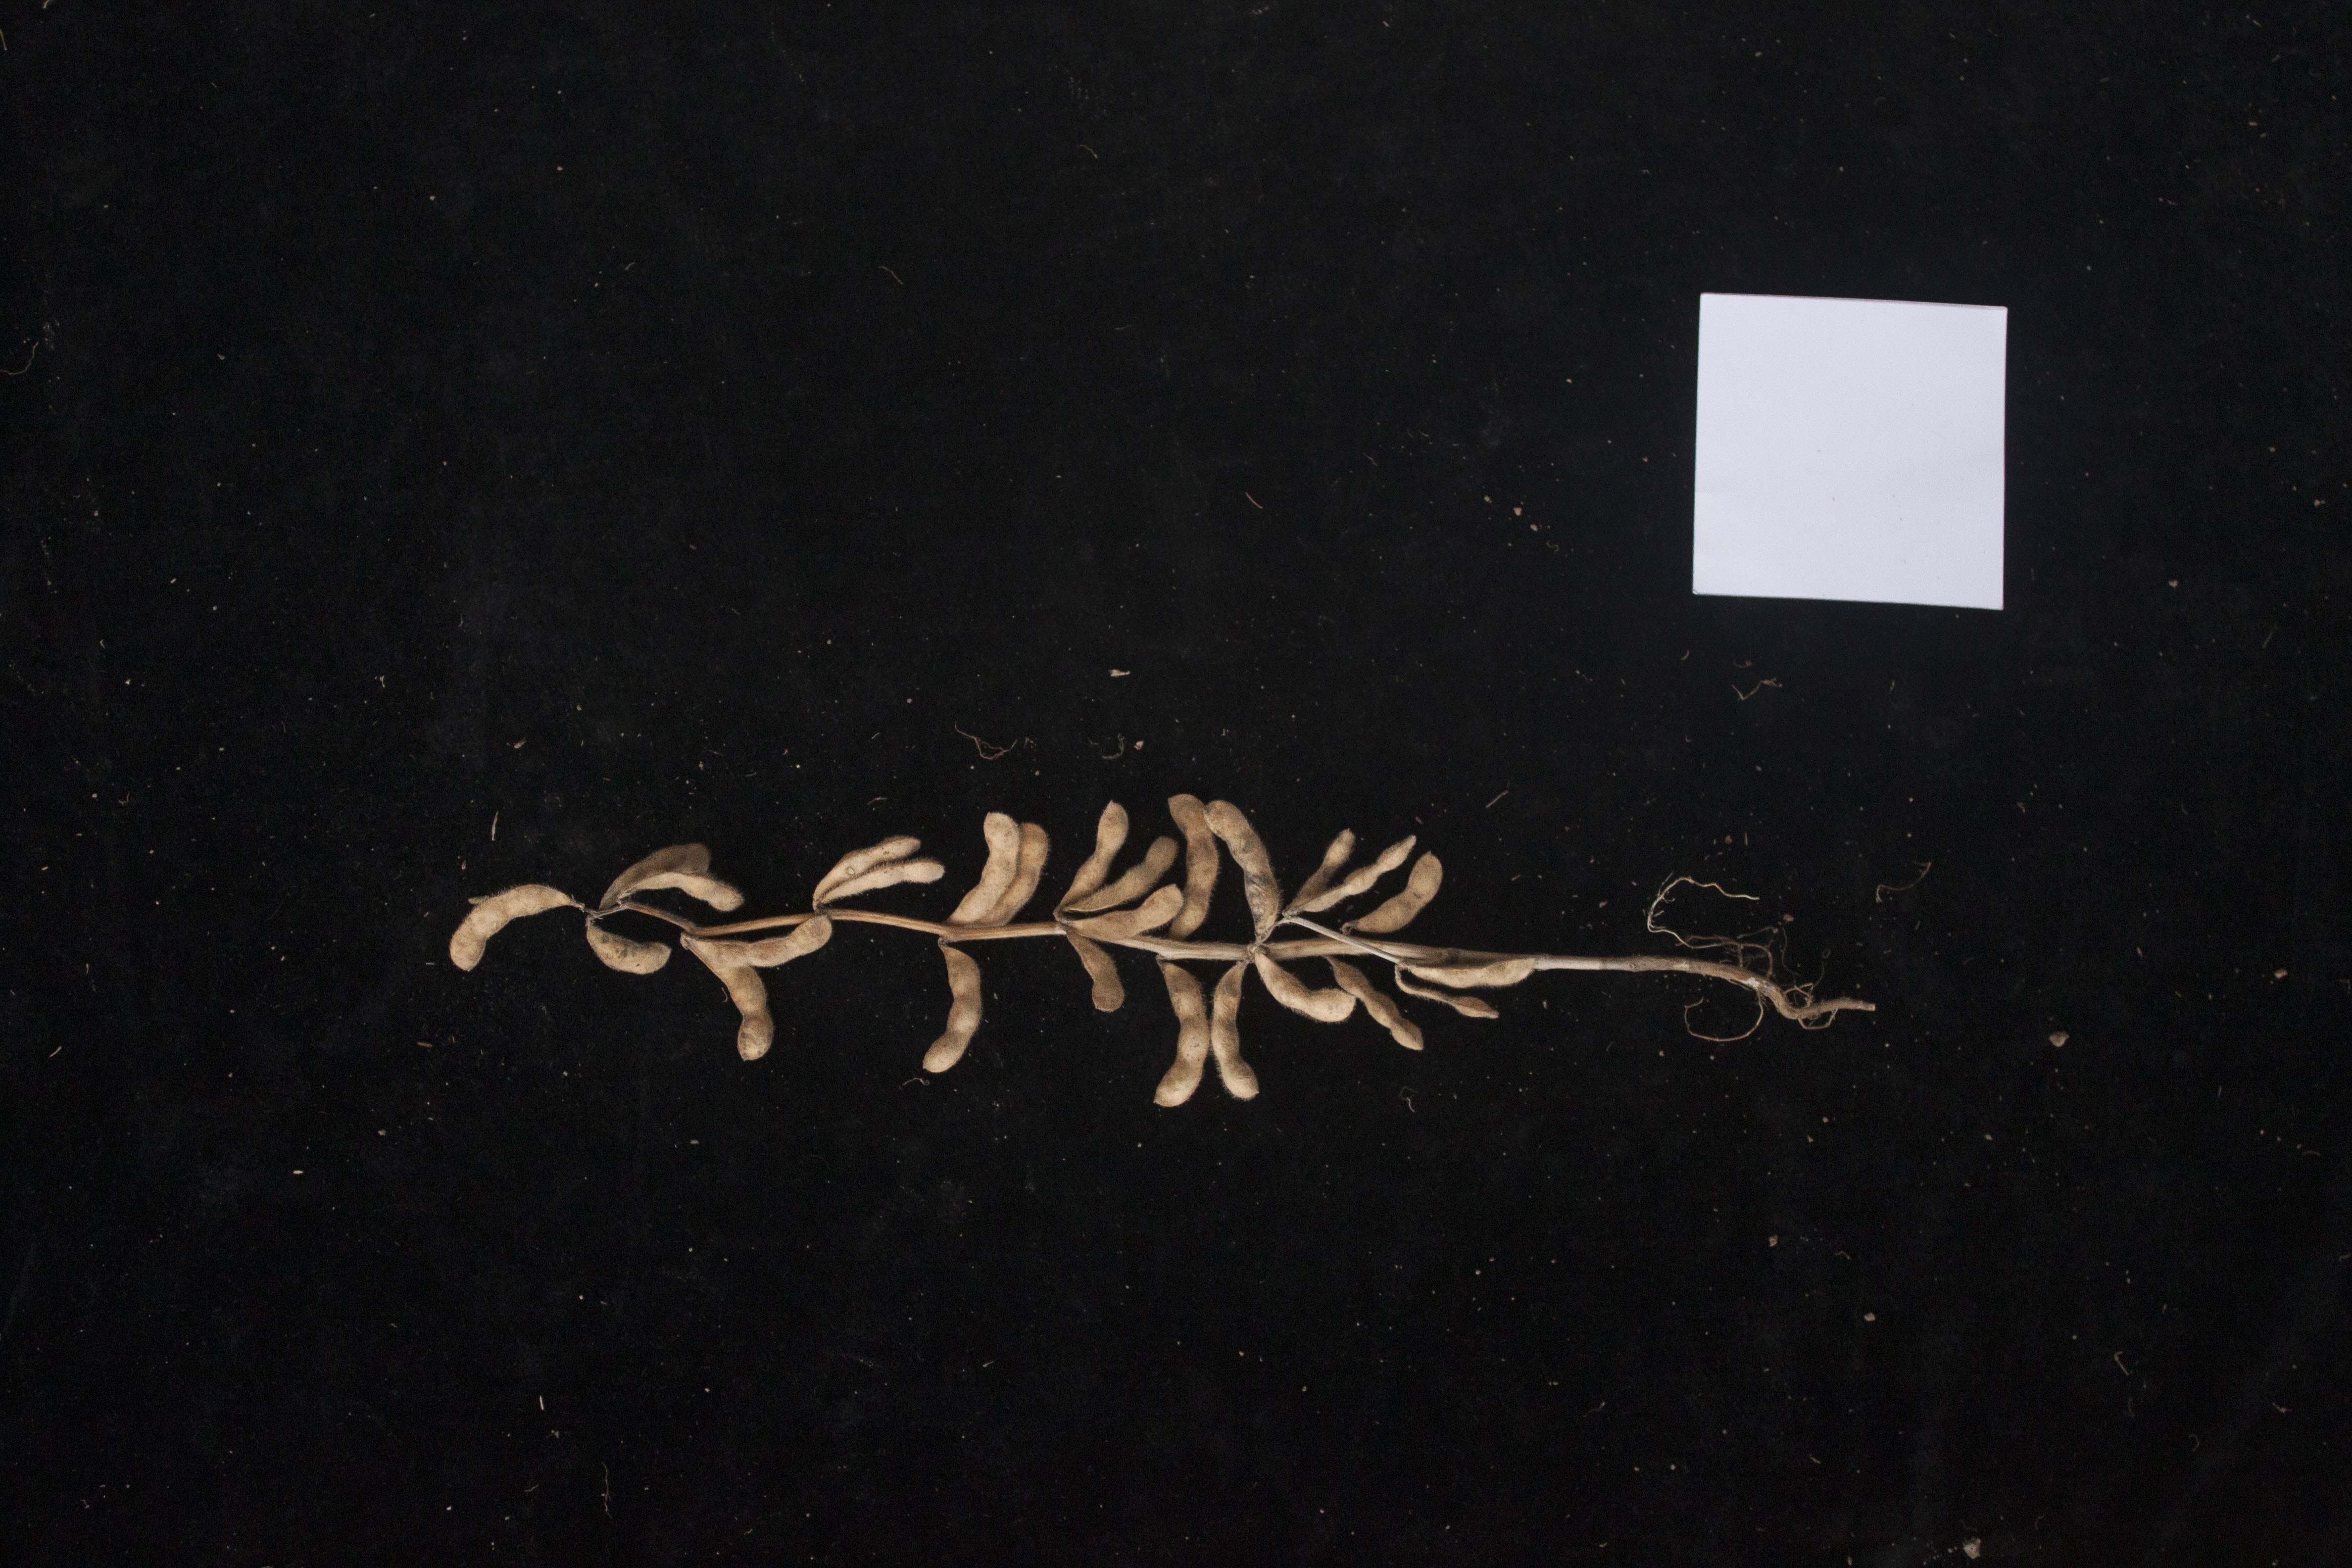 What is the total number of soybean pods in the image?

26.